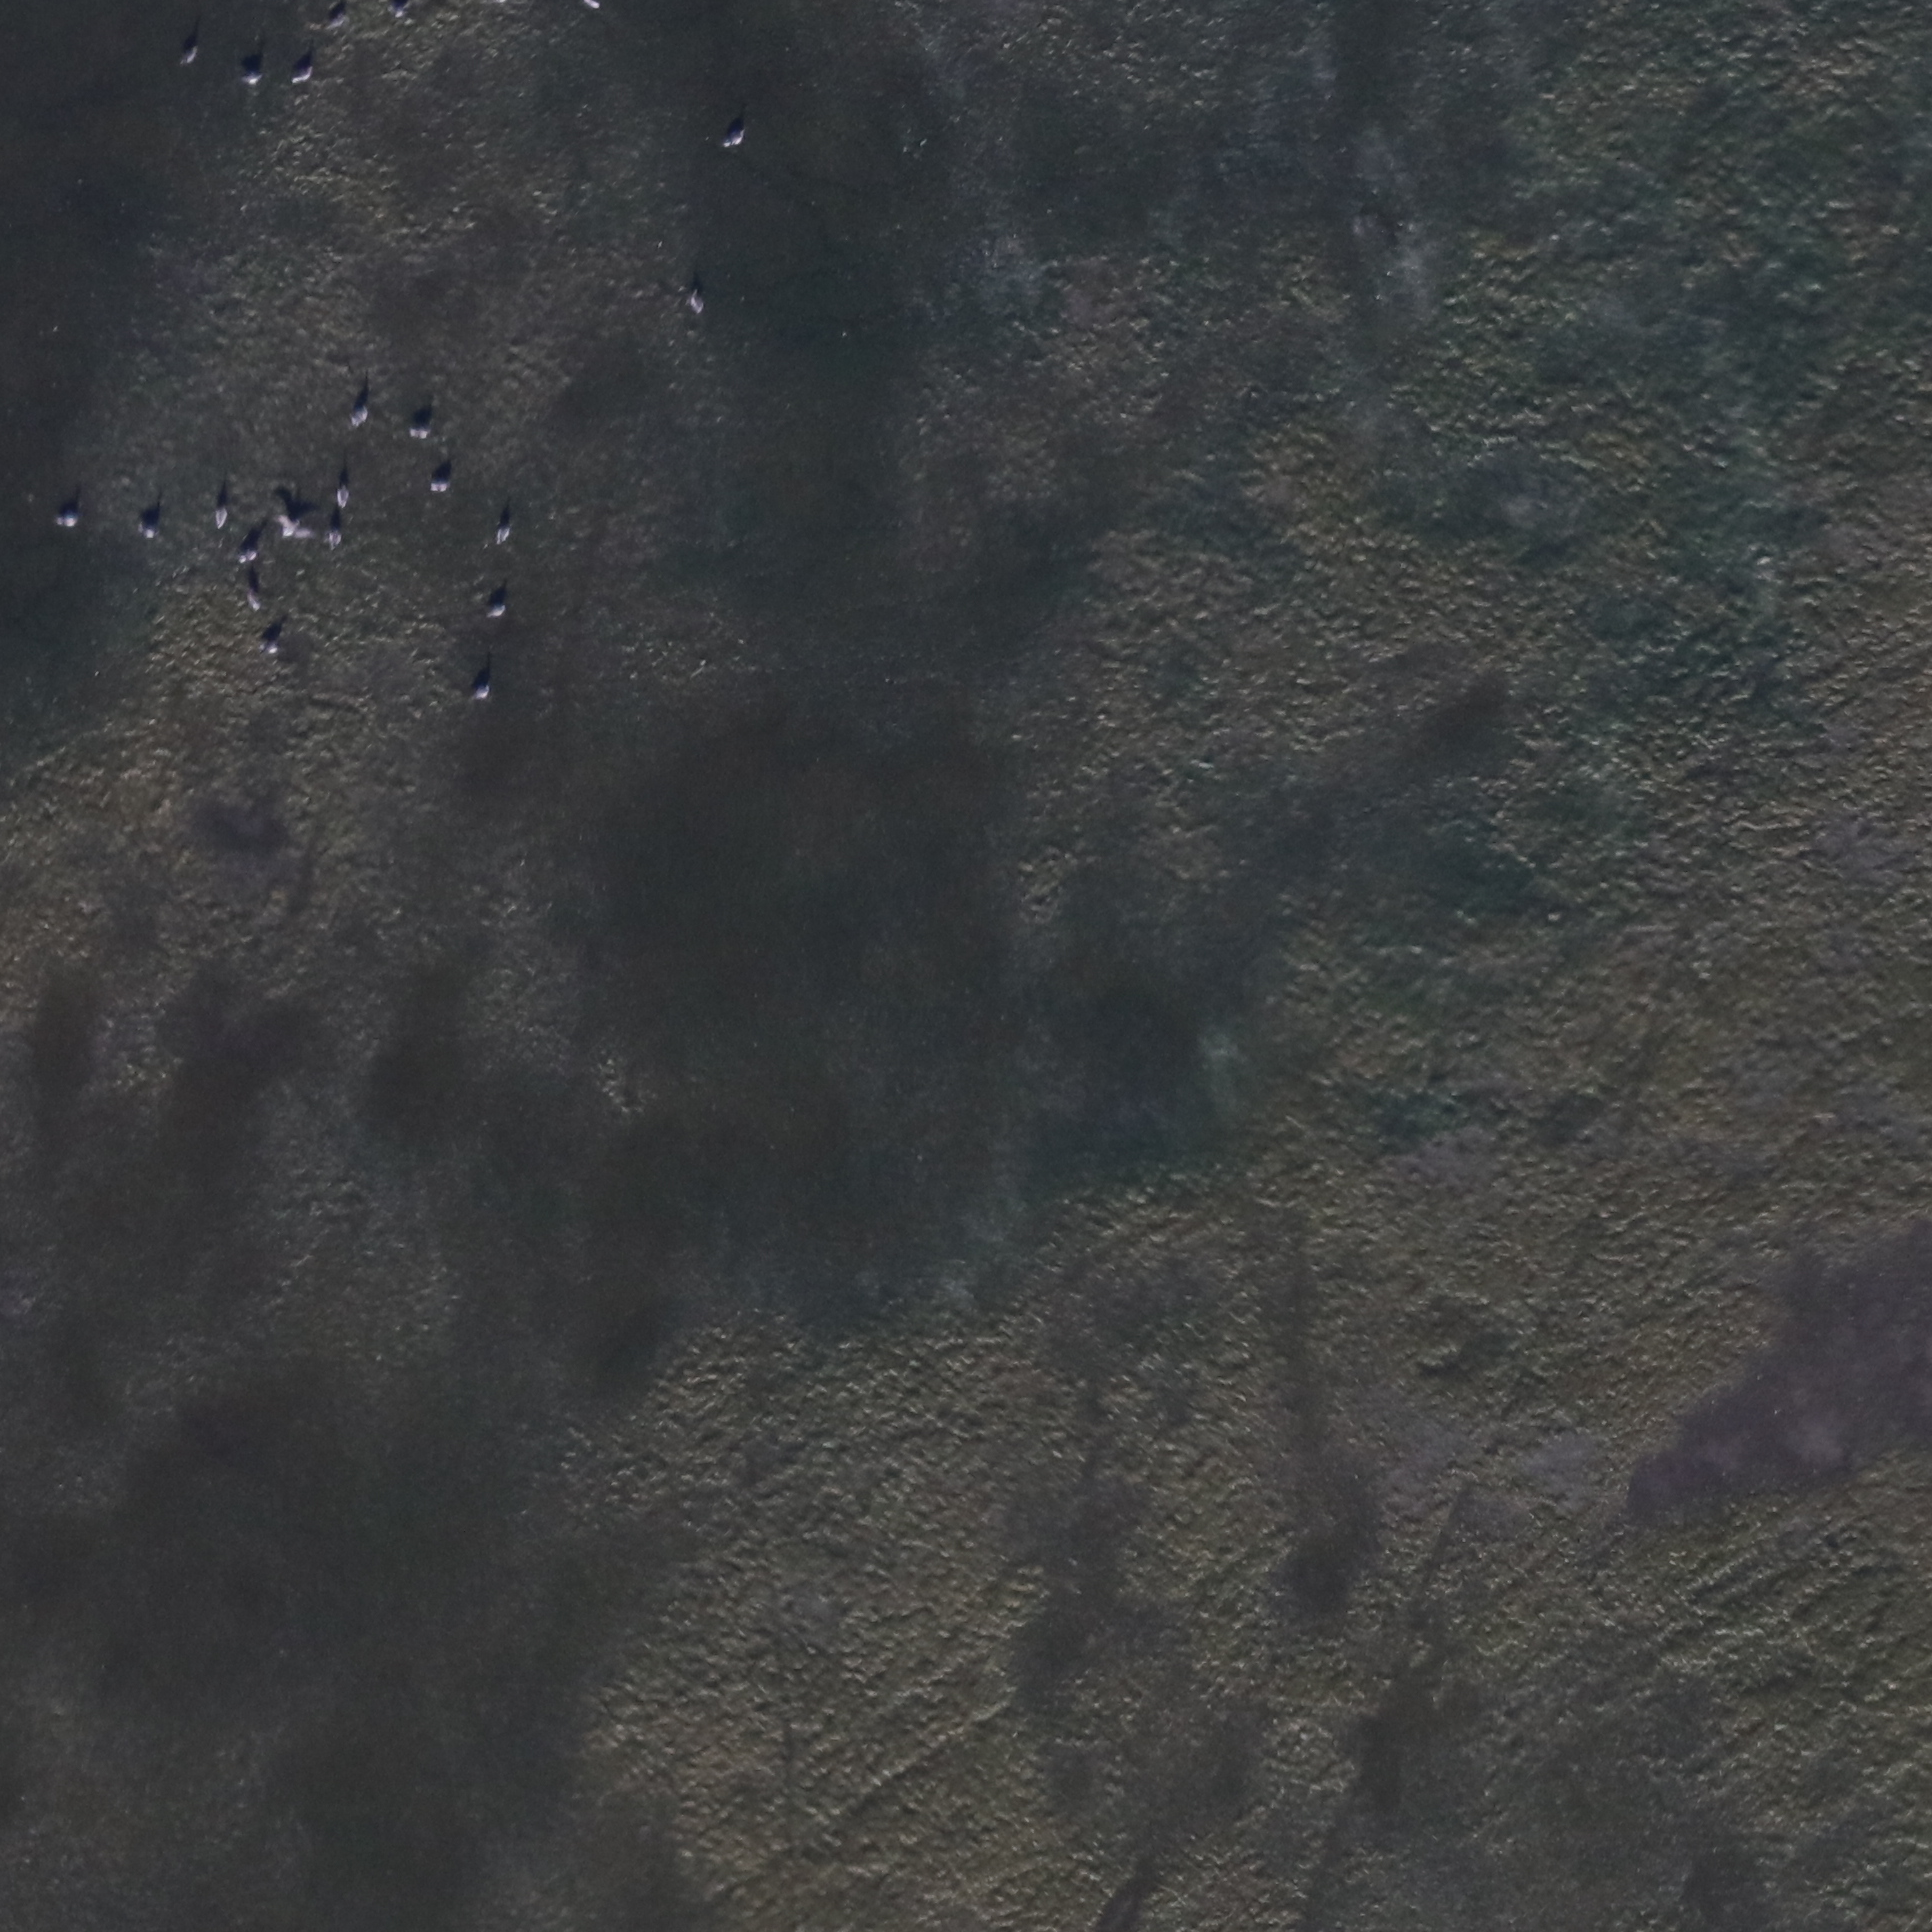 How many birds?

22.